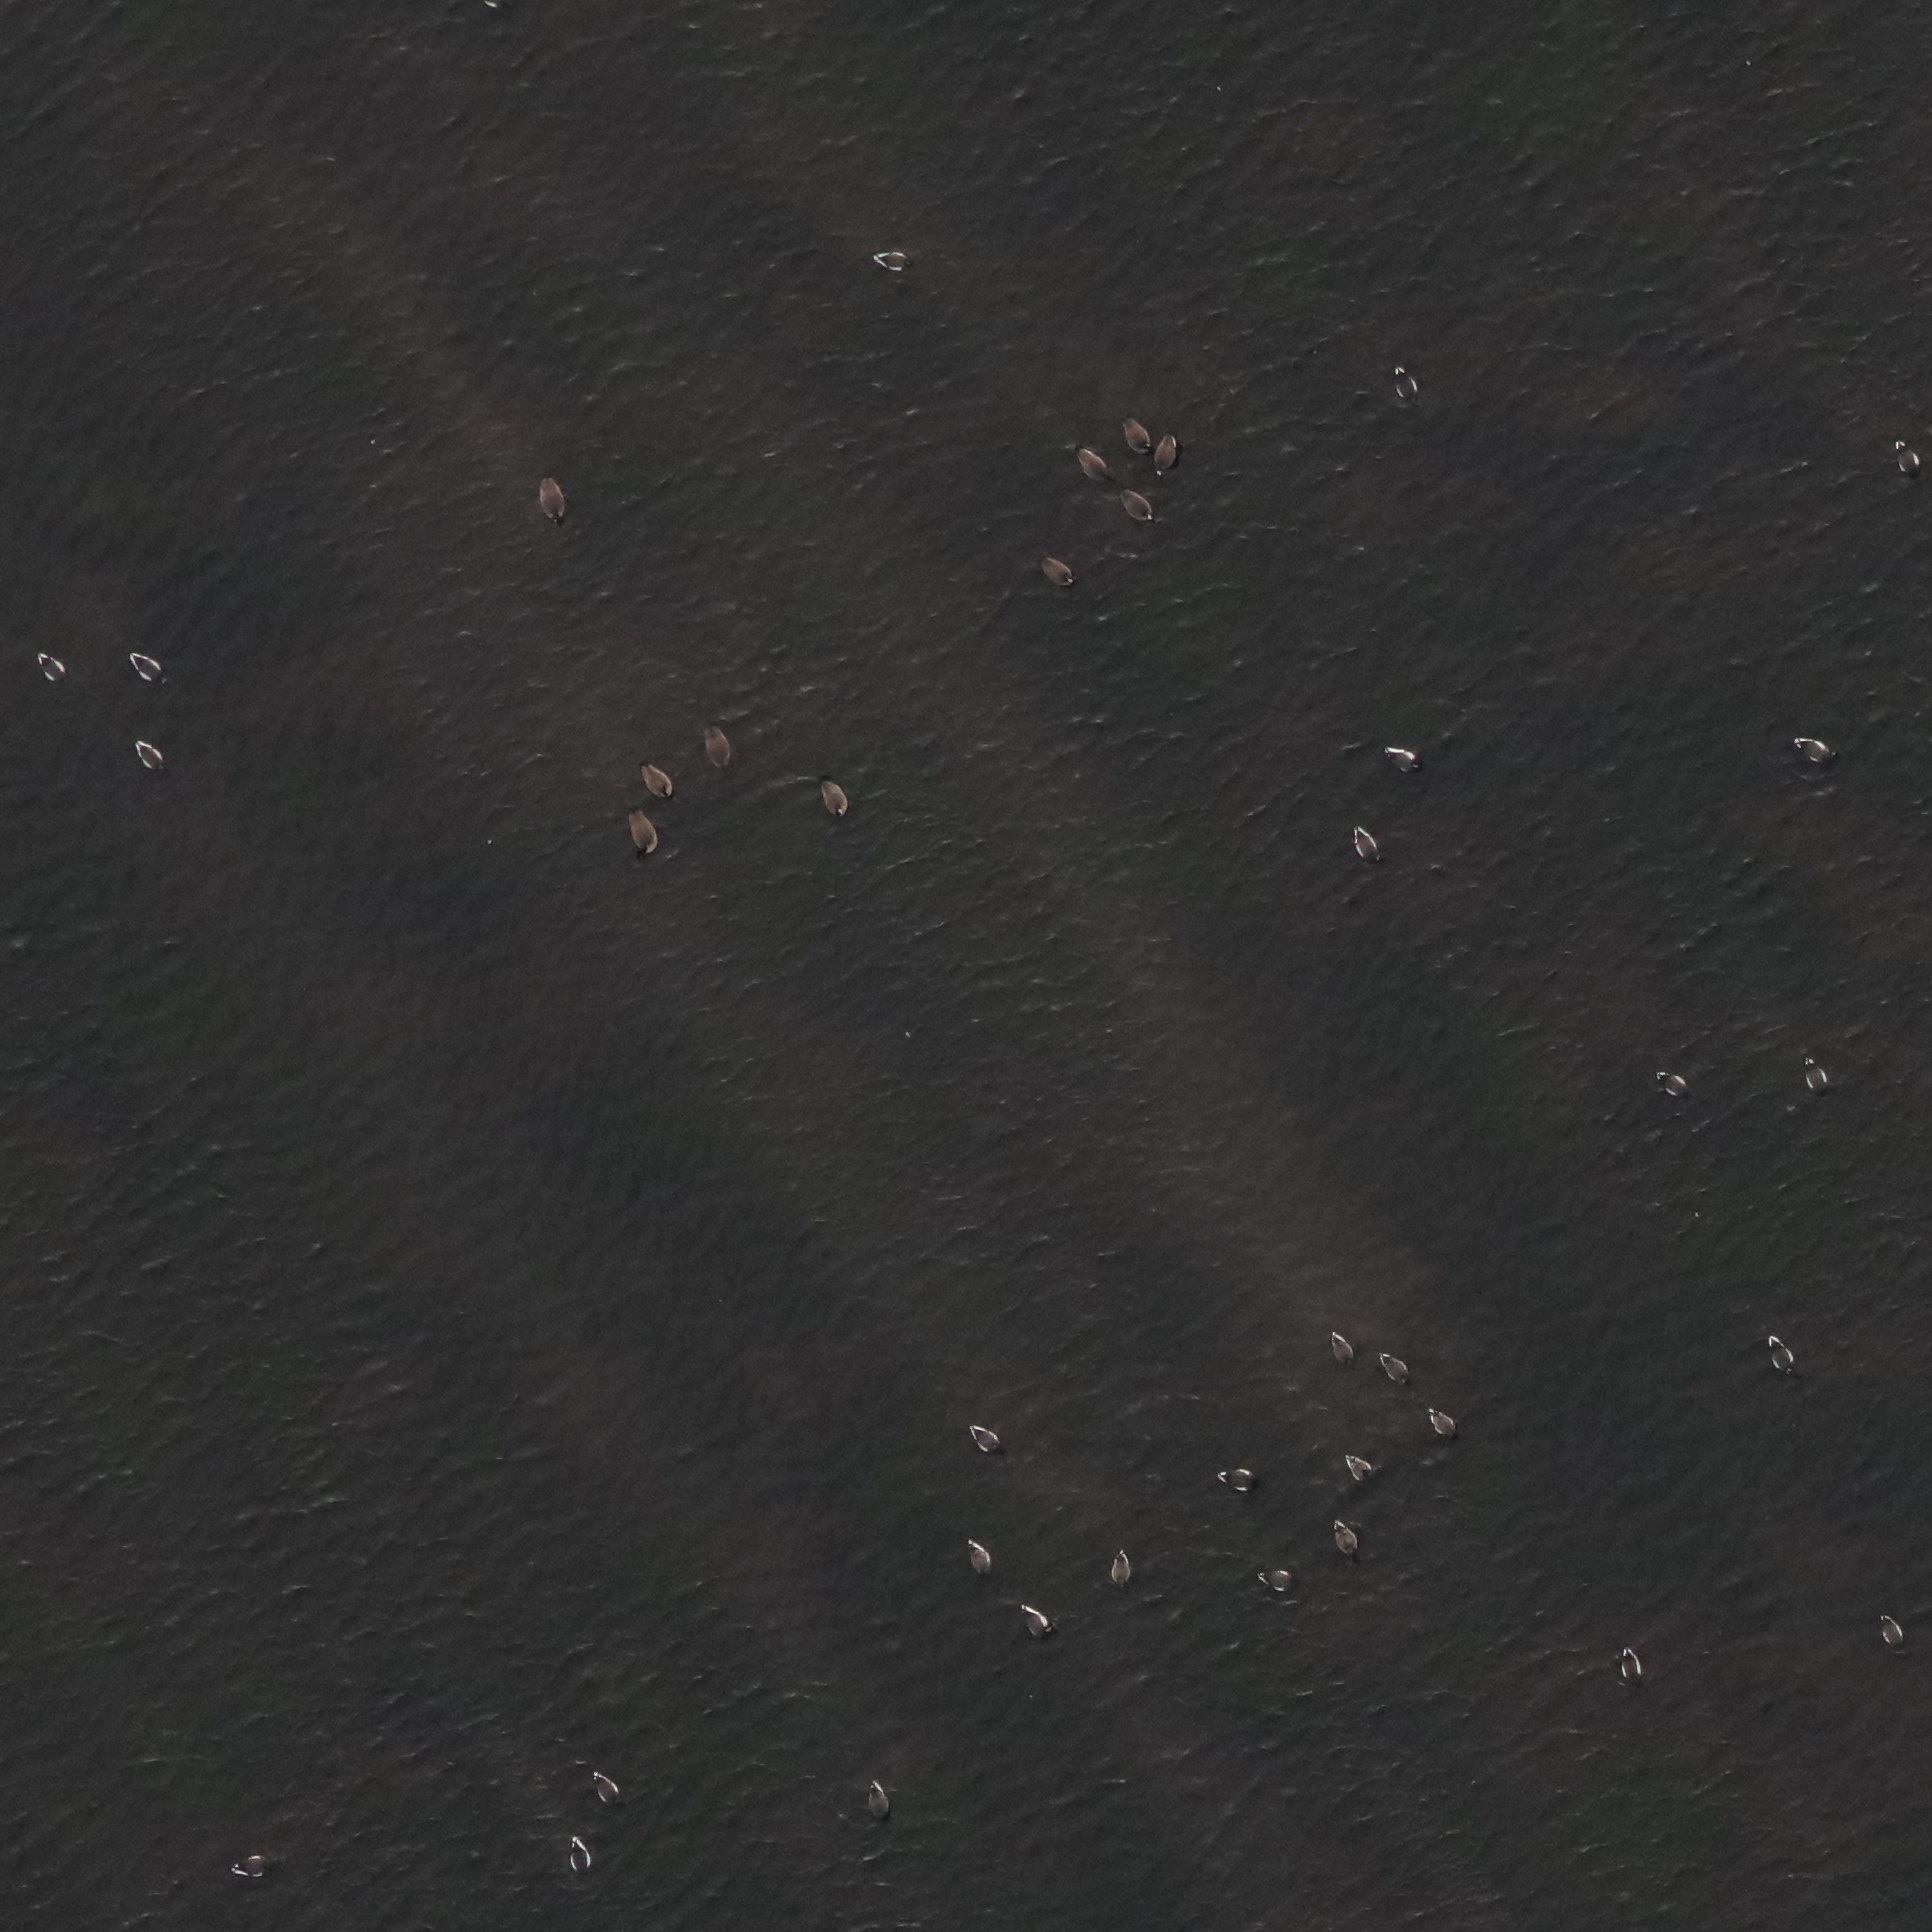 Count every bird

39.